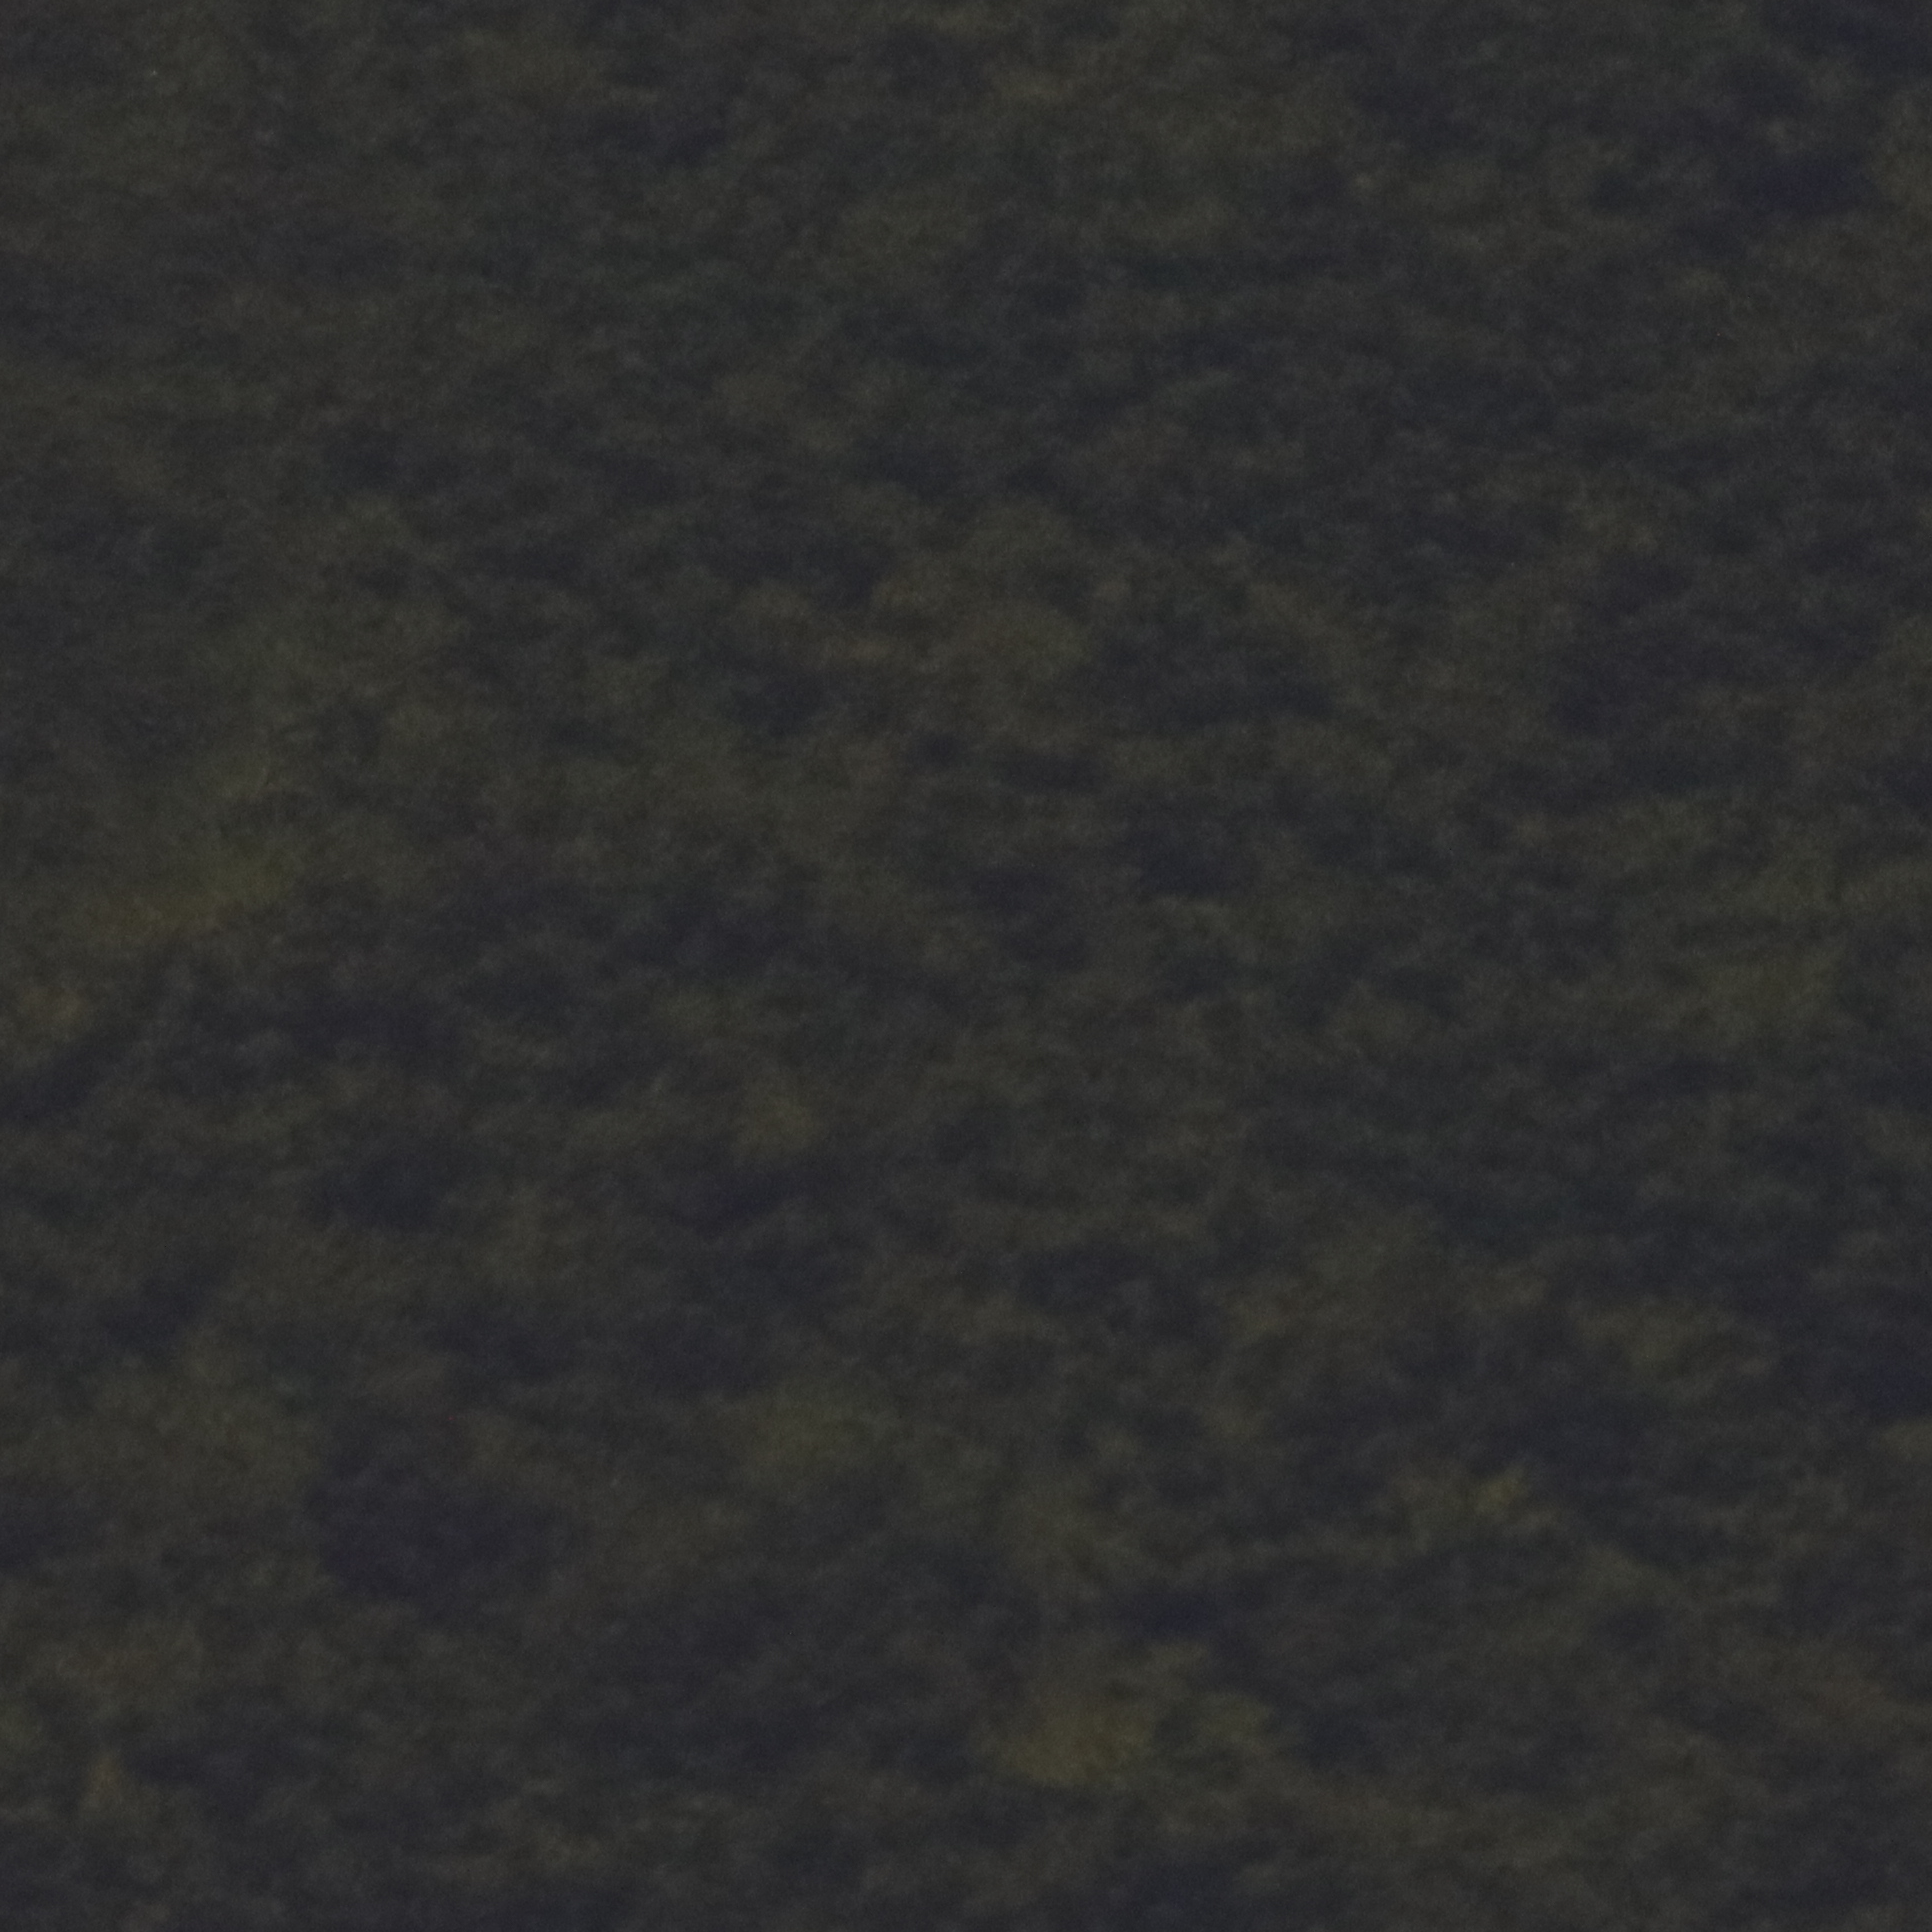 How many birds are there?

0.